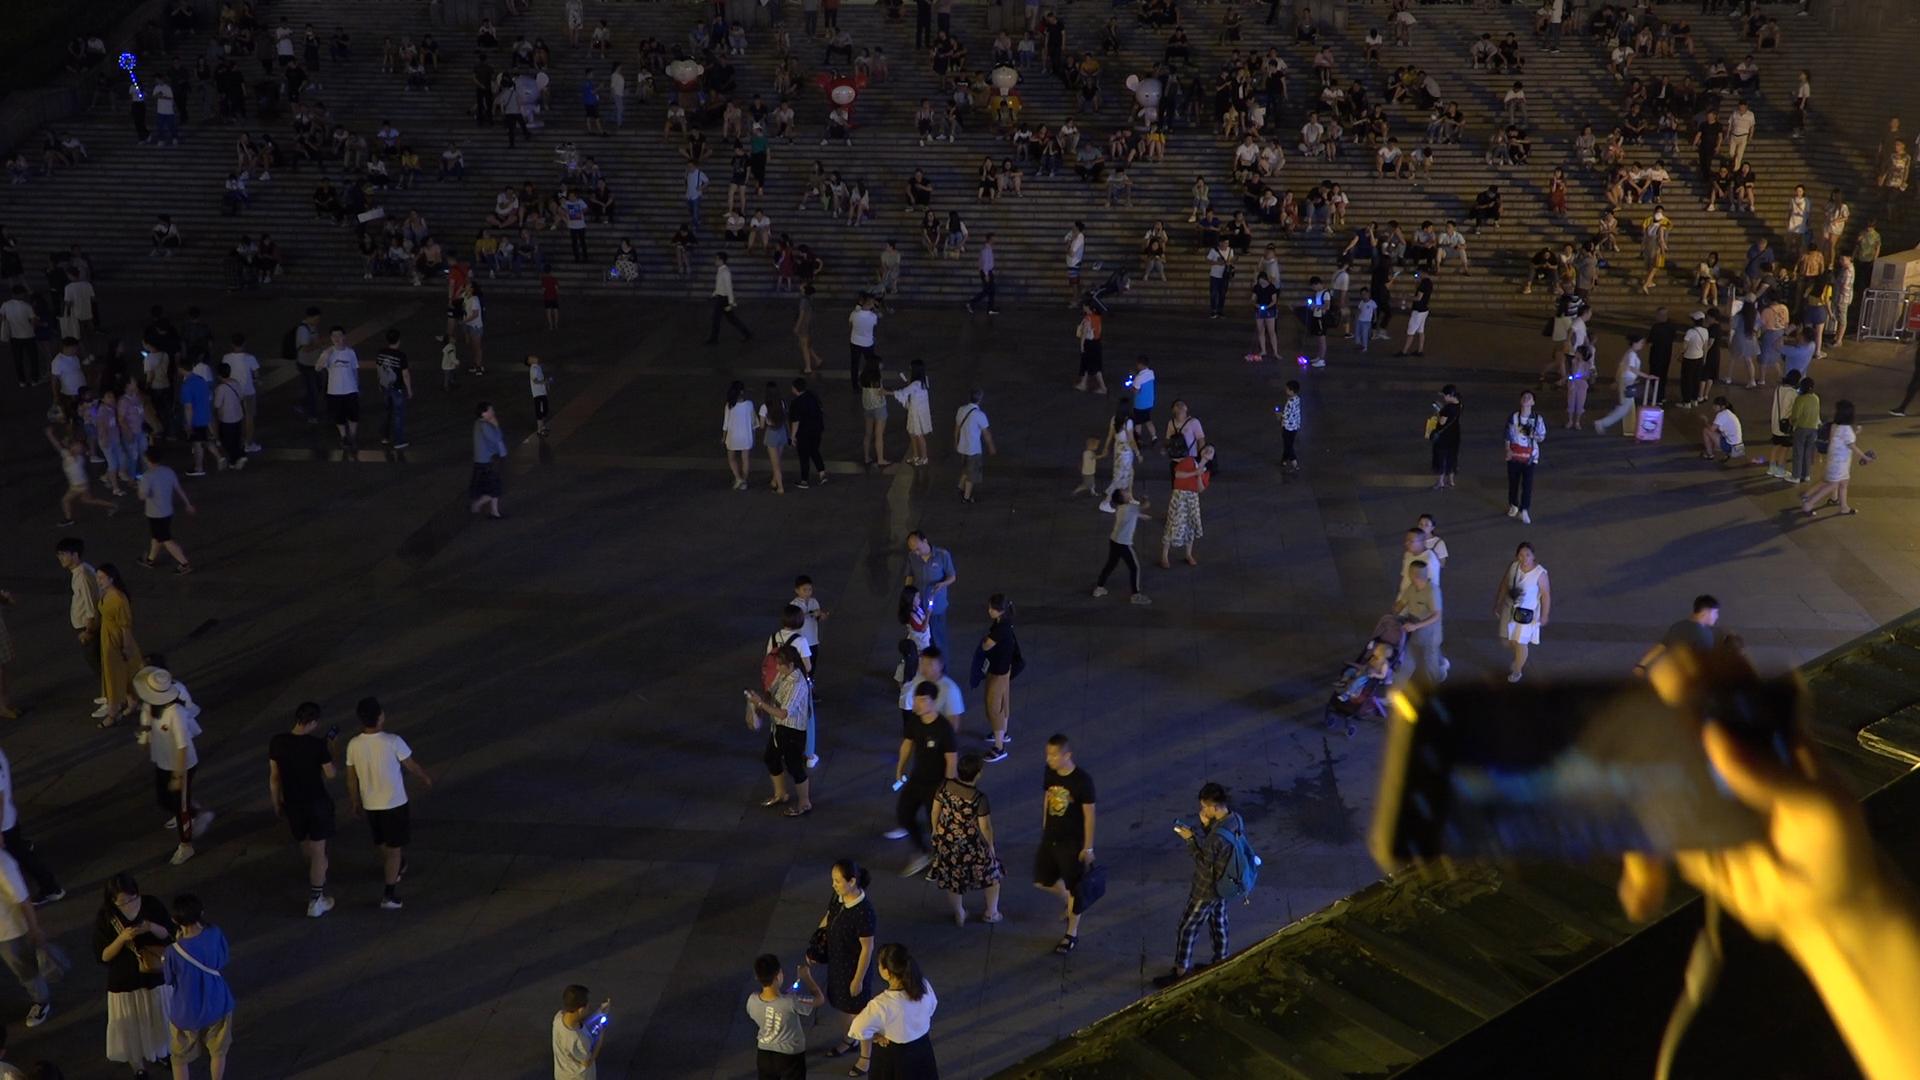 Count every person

337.